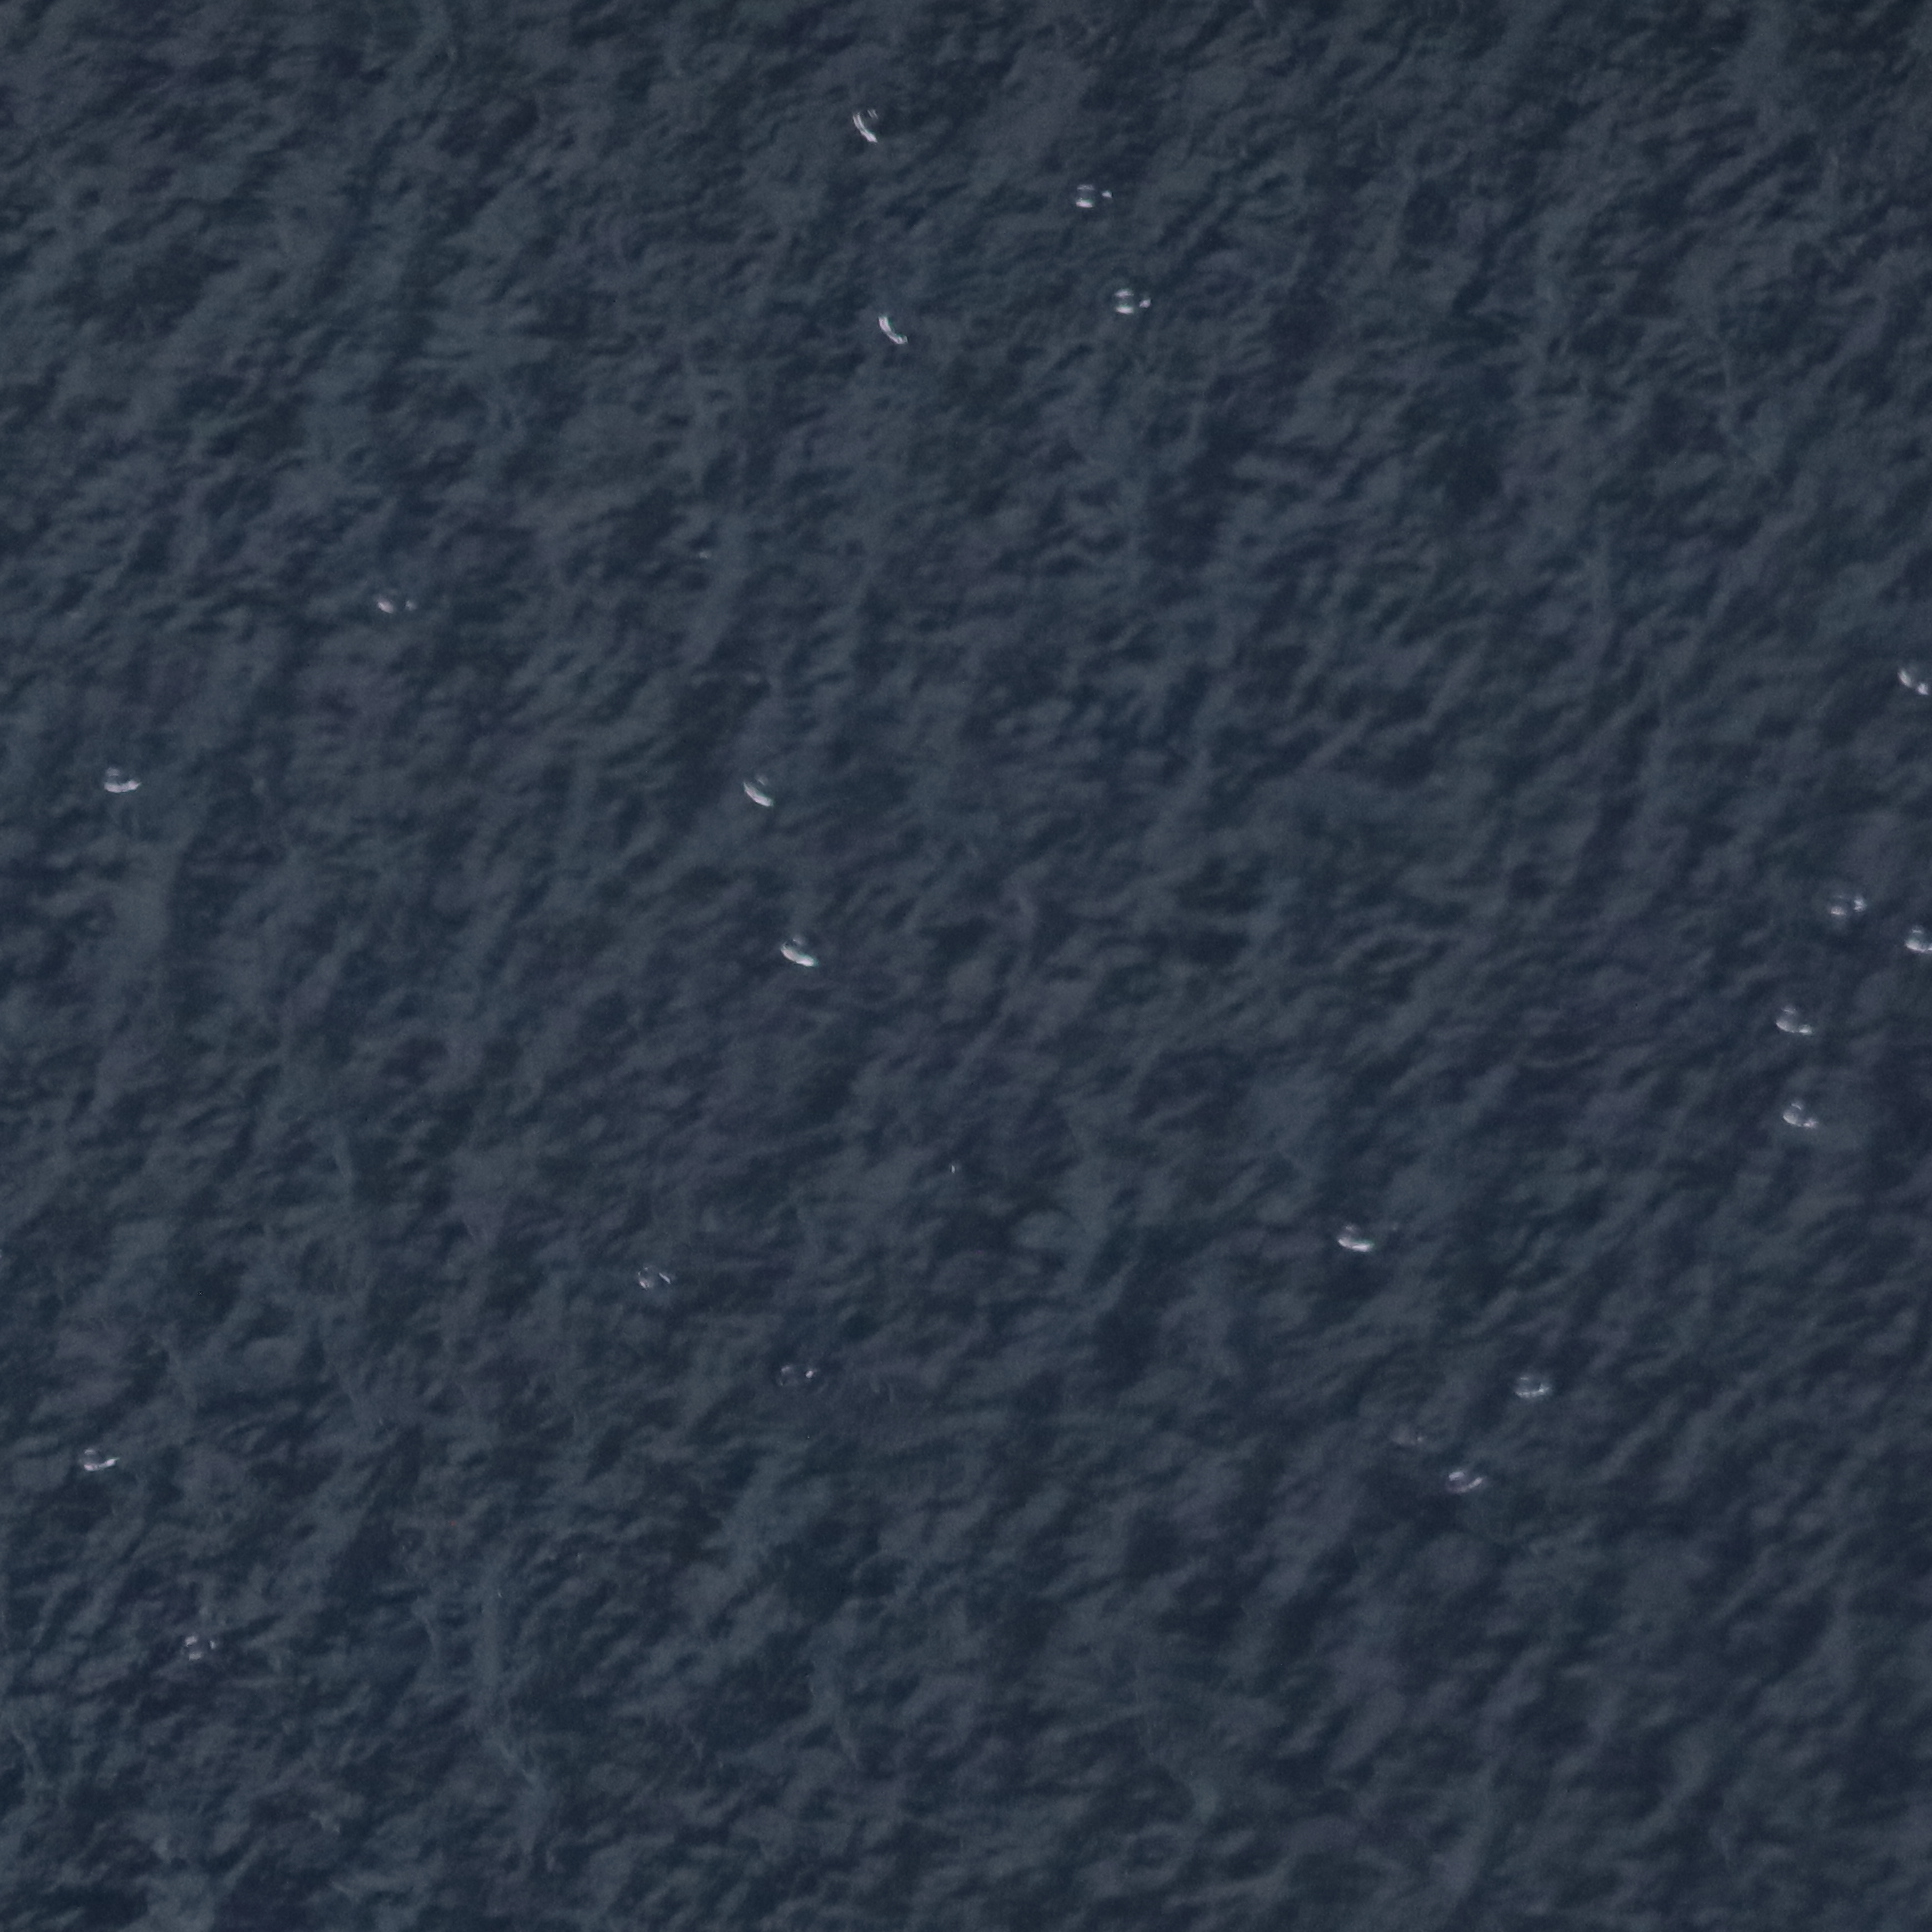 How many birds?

20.